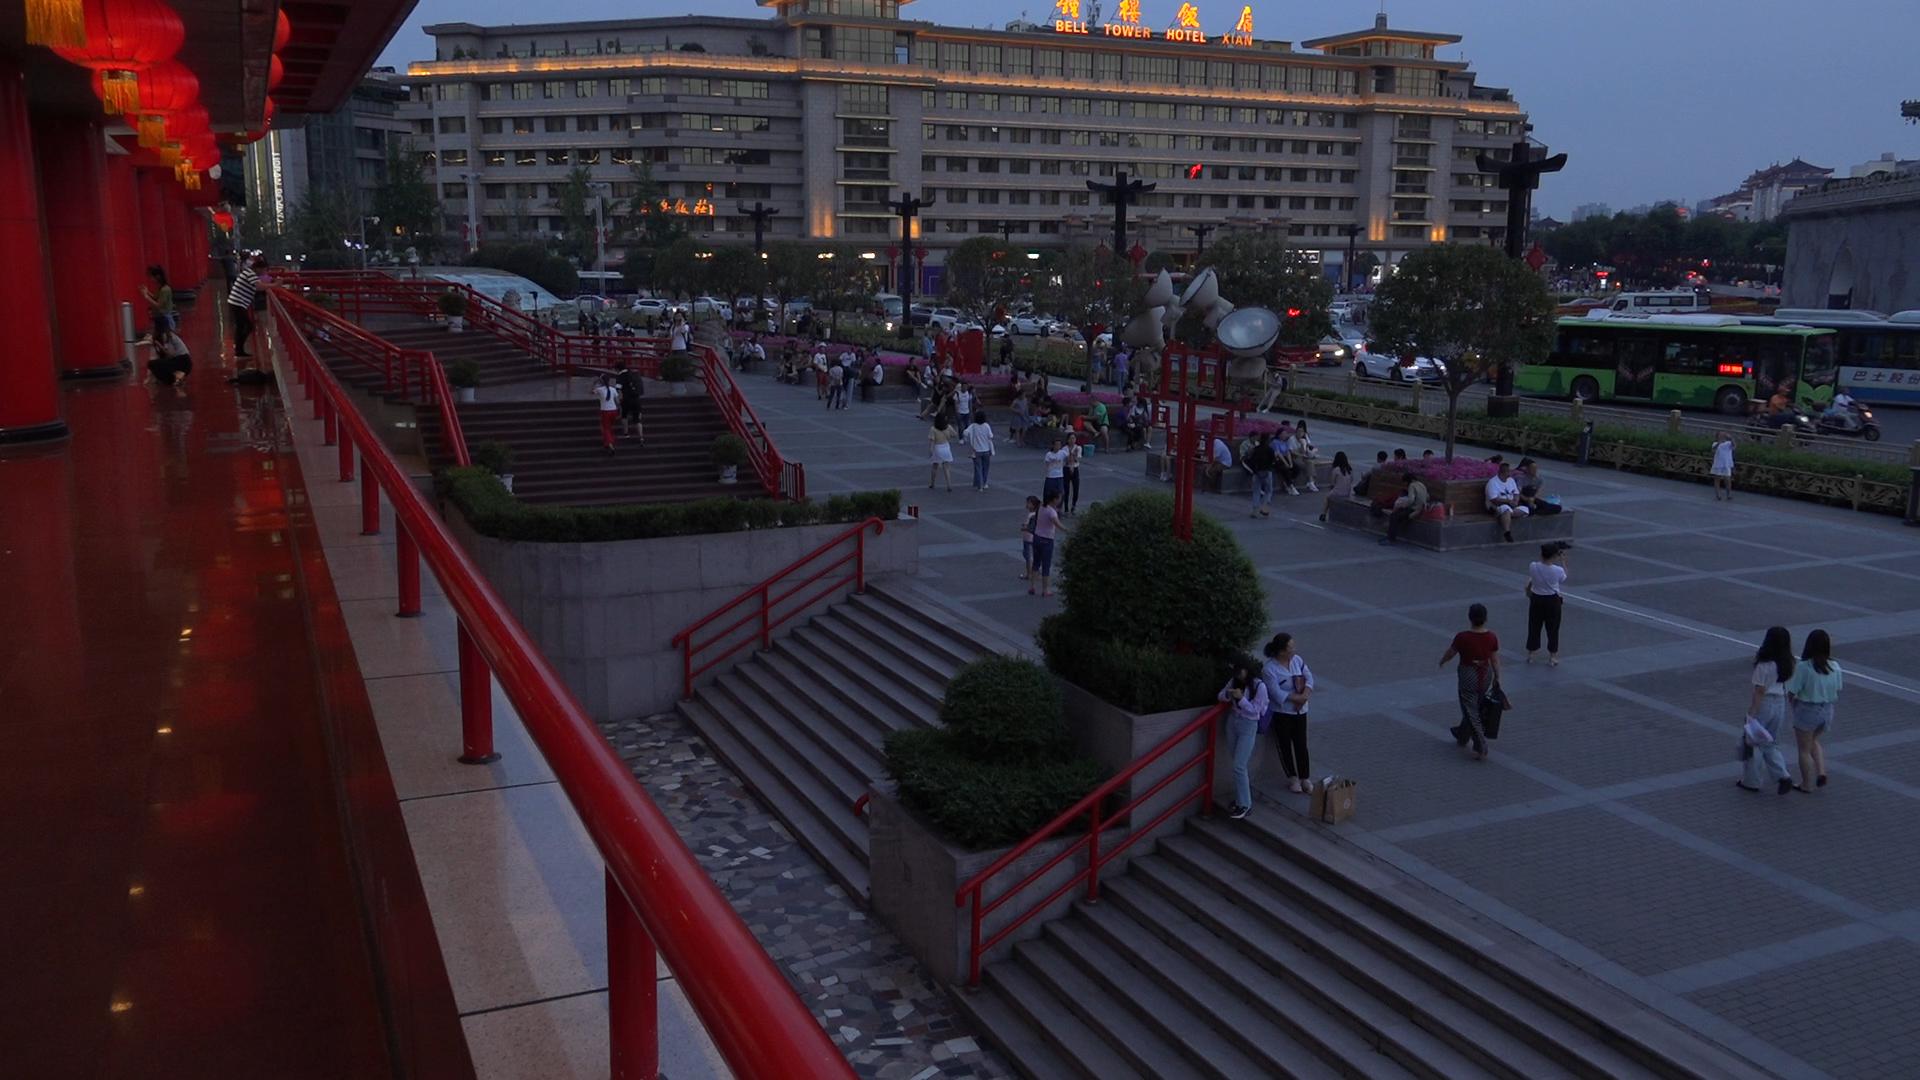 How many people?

81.